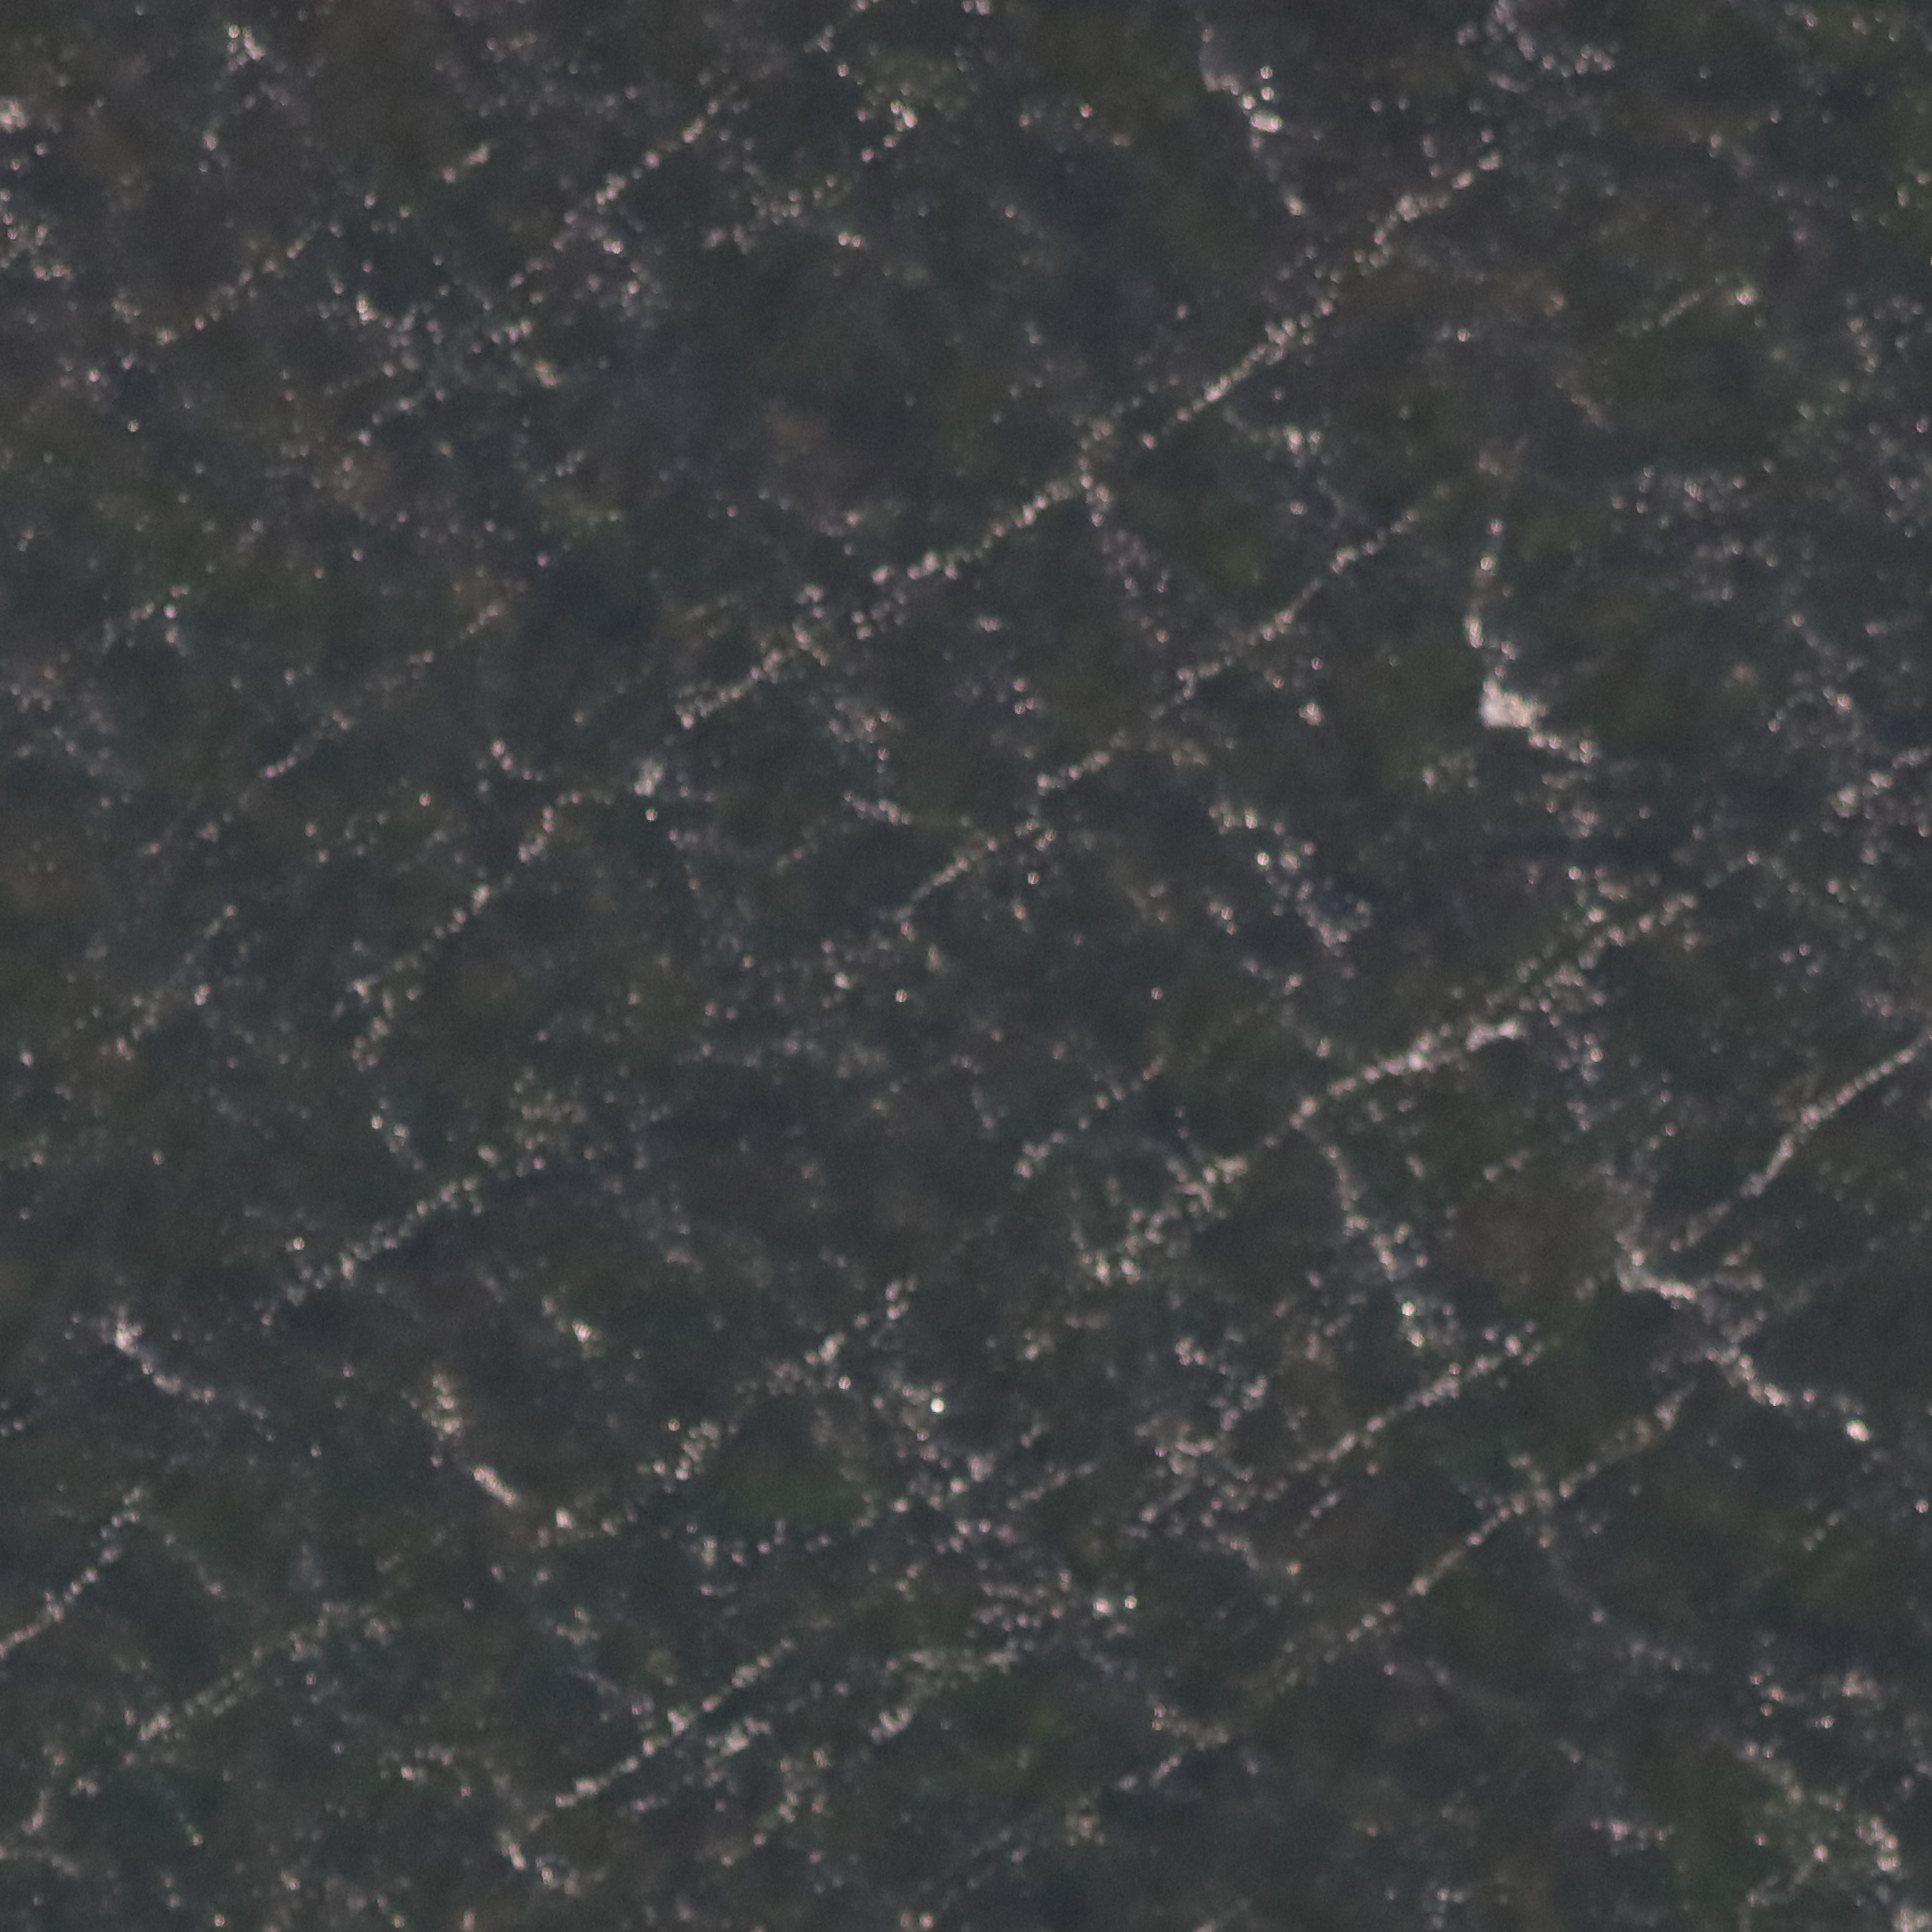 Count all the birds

0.